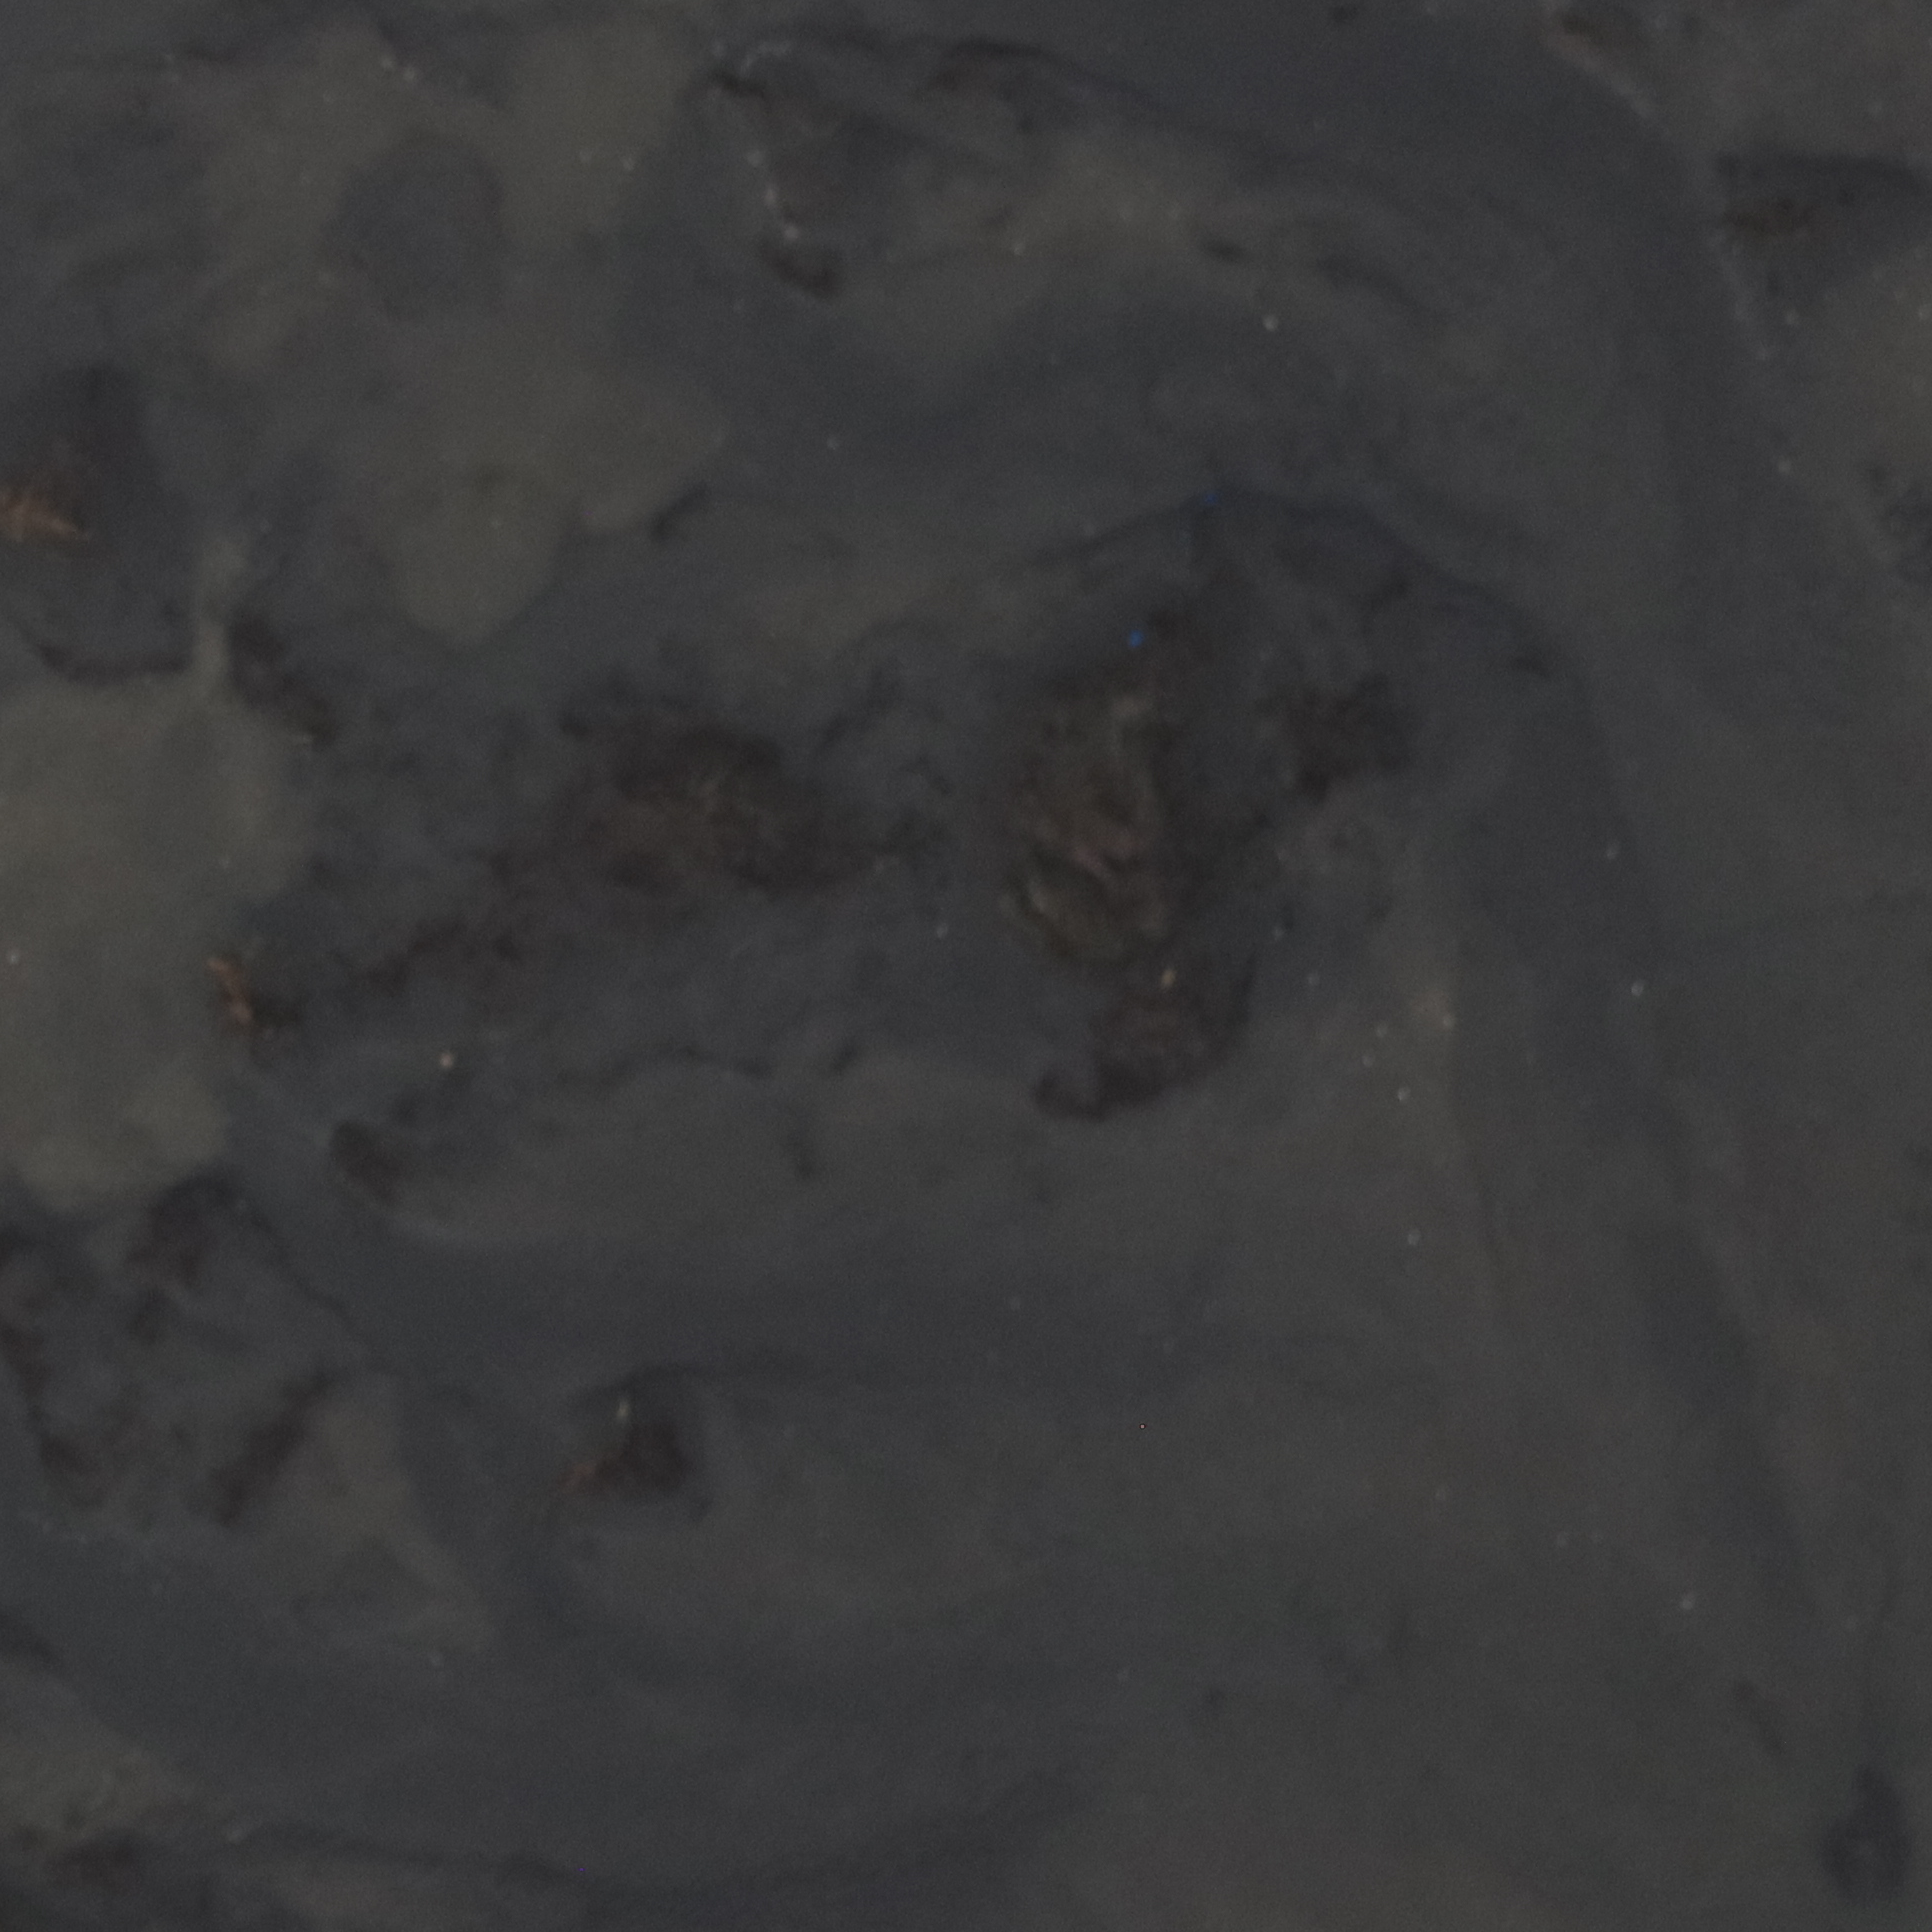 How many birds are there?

0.